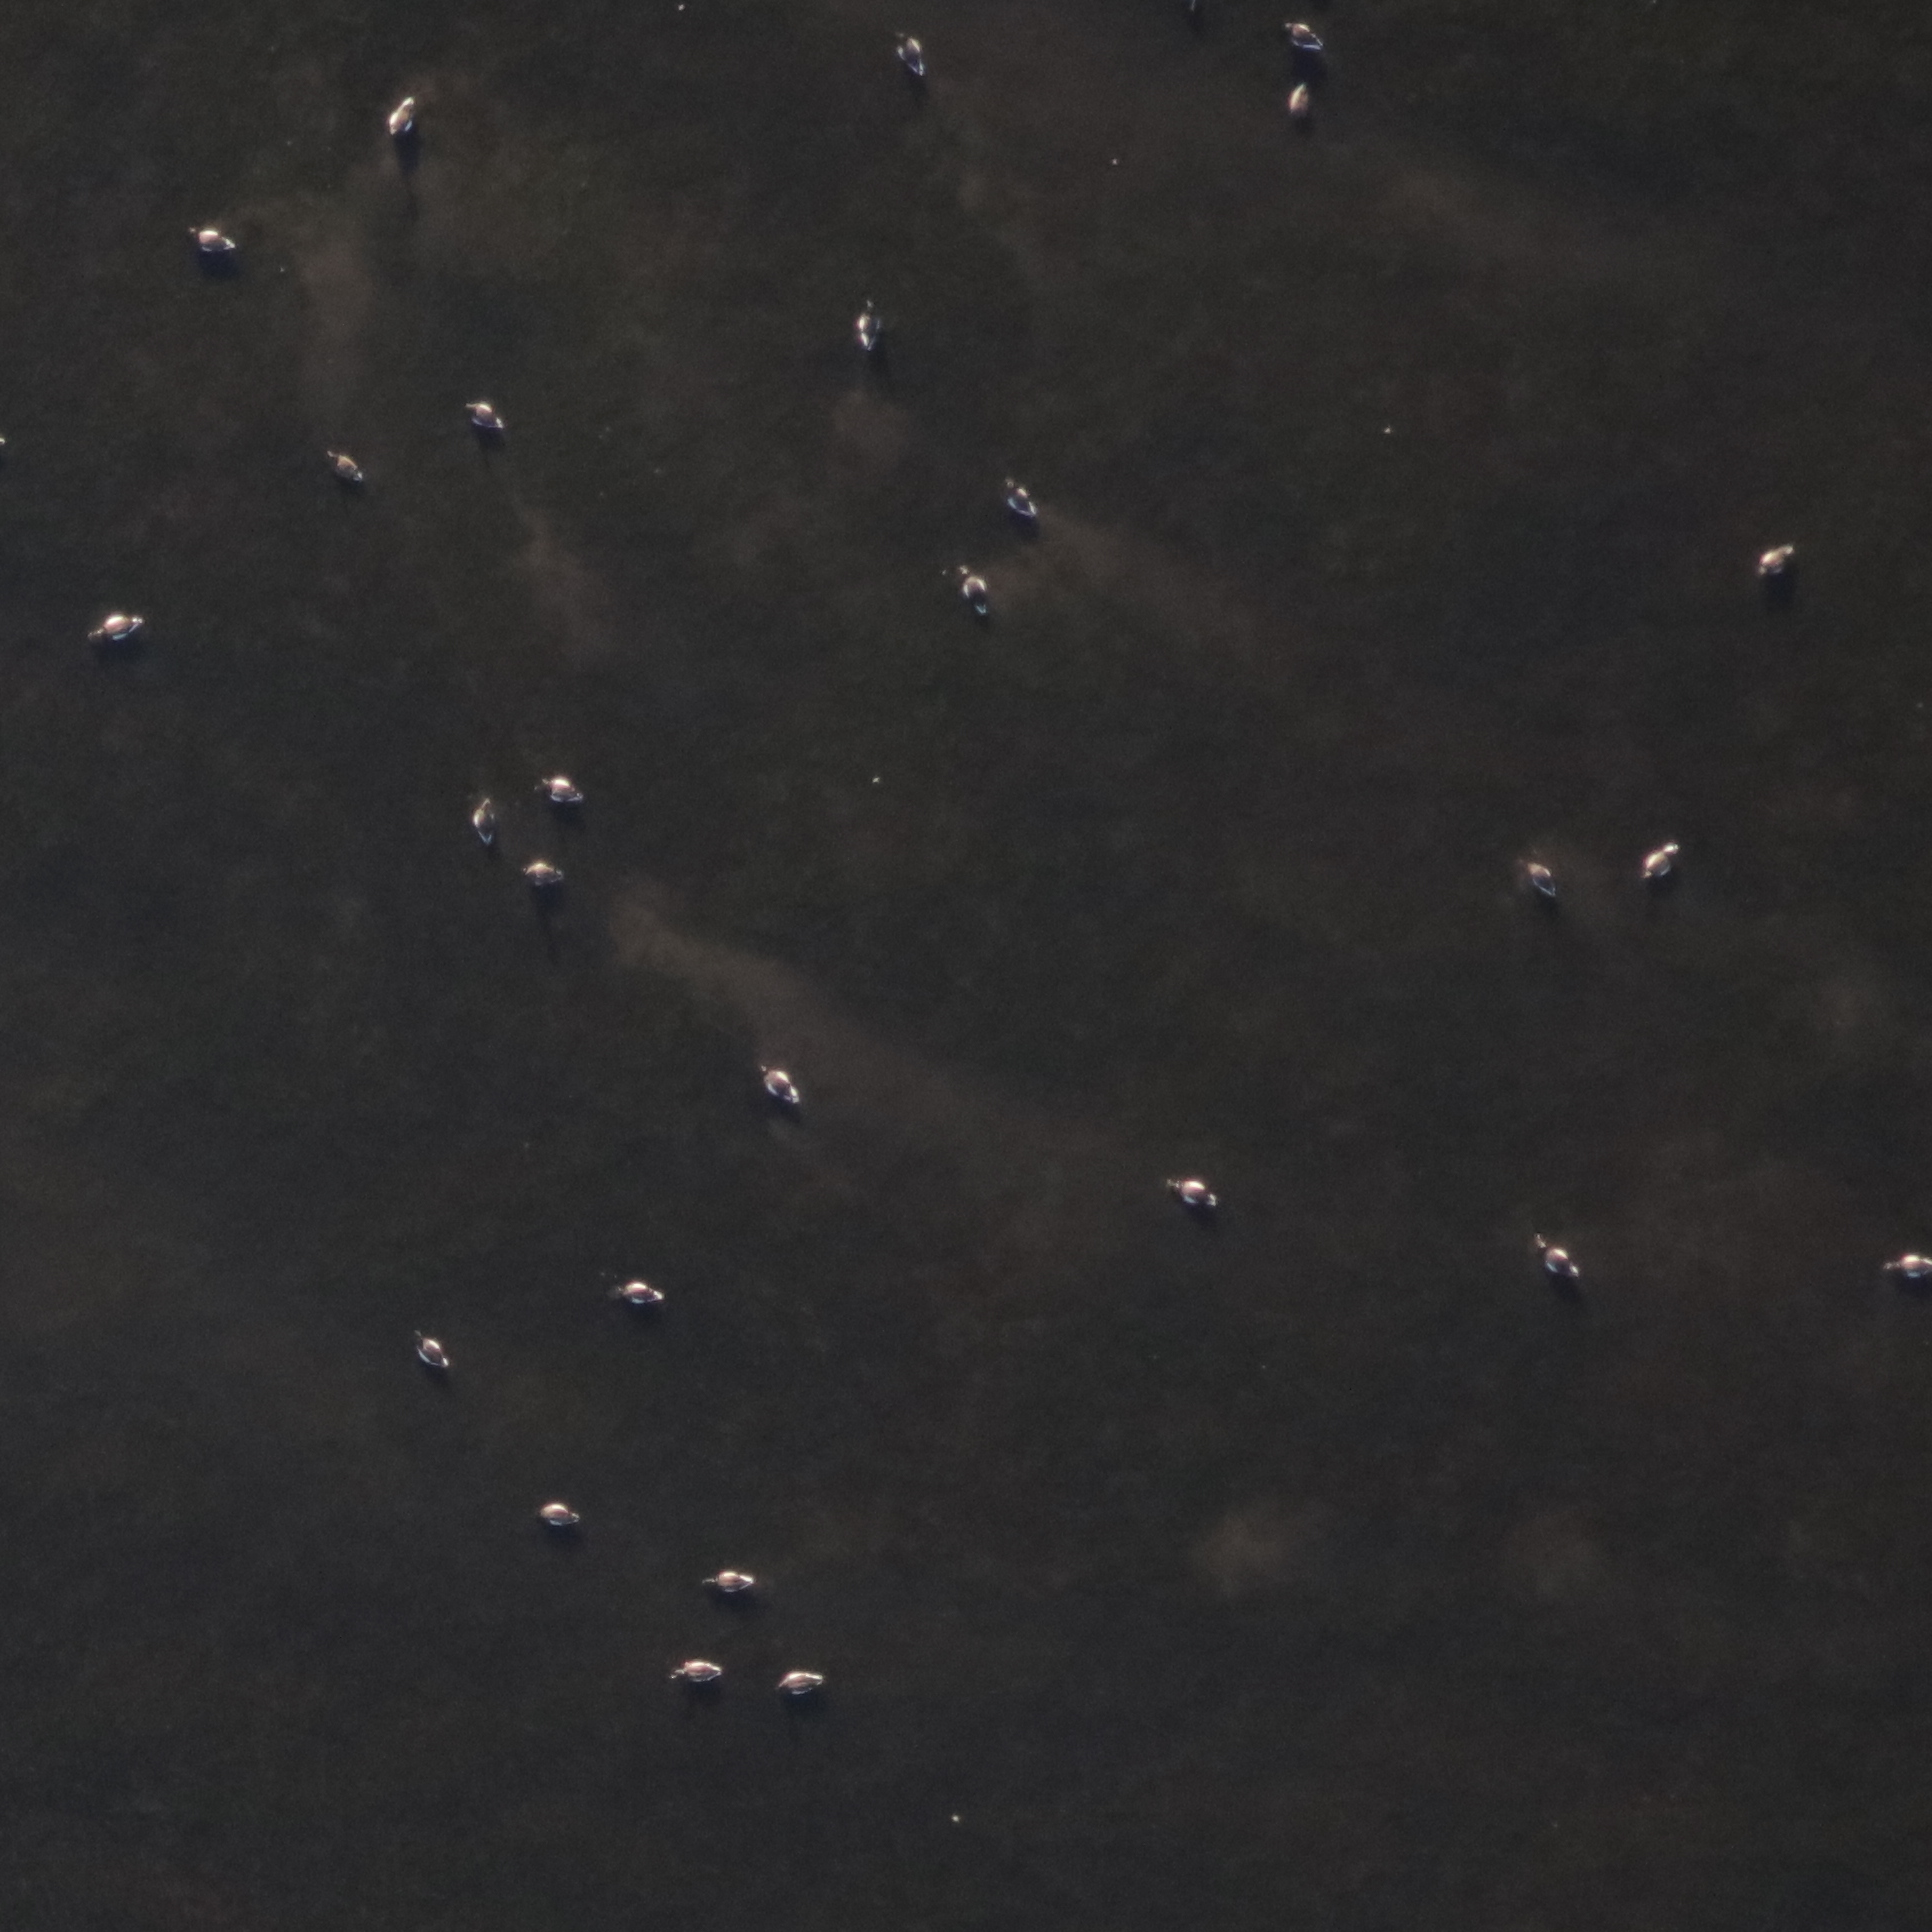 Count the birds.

27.